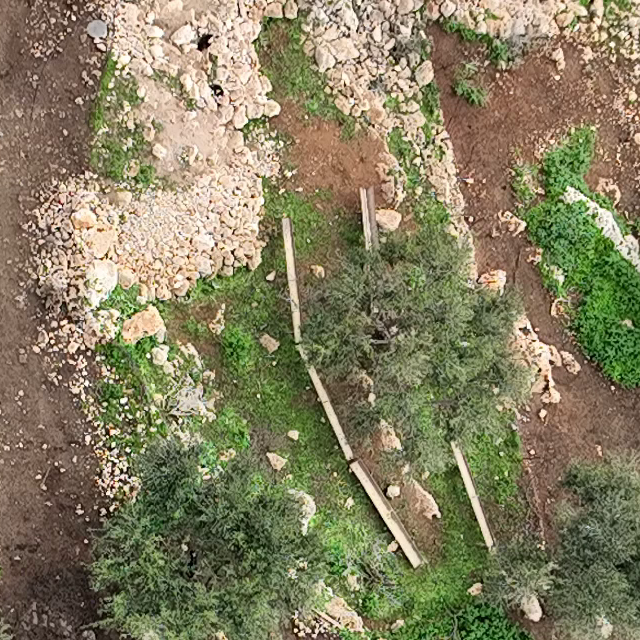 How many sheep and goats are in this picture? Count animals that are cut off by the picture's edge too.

1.